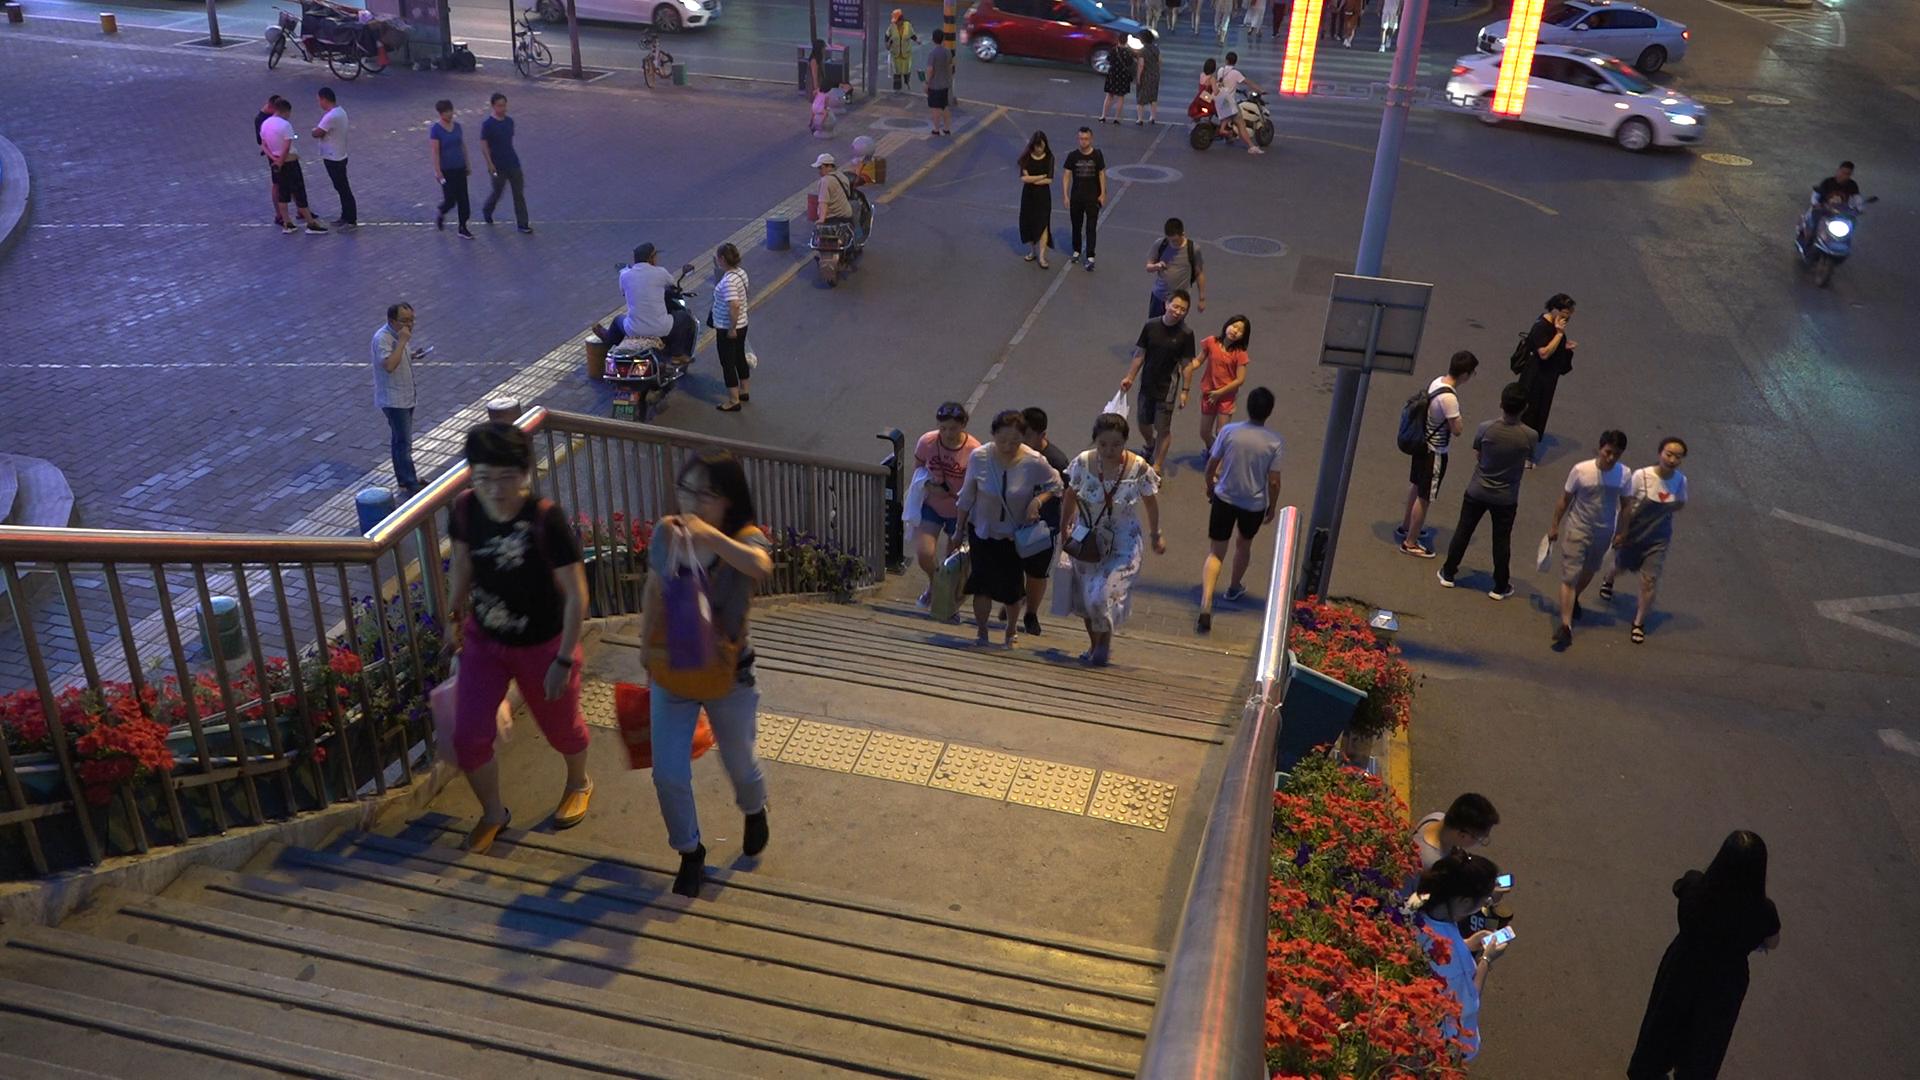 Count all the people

38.